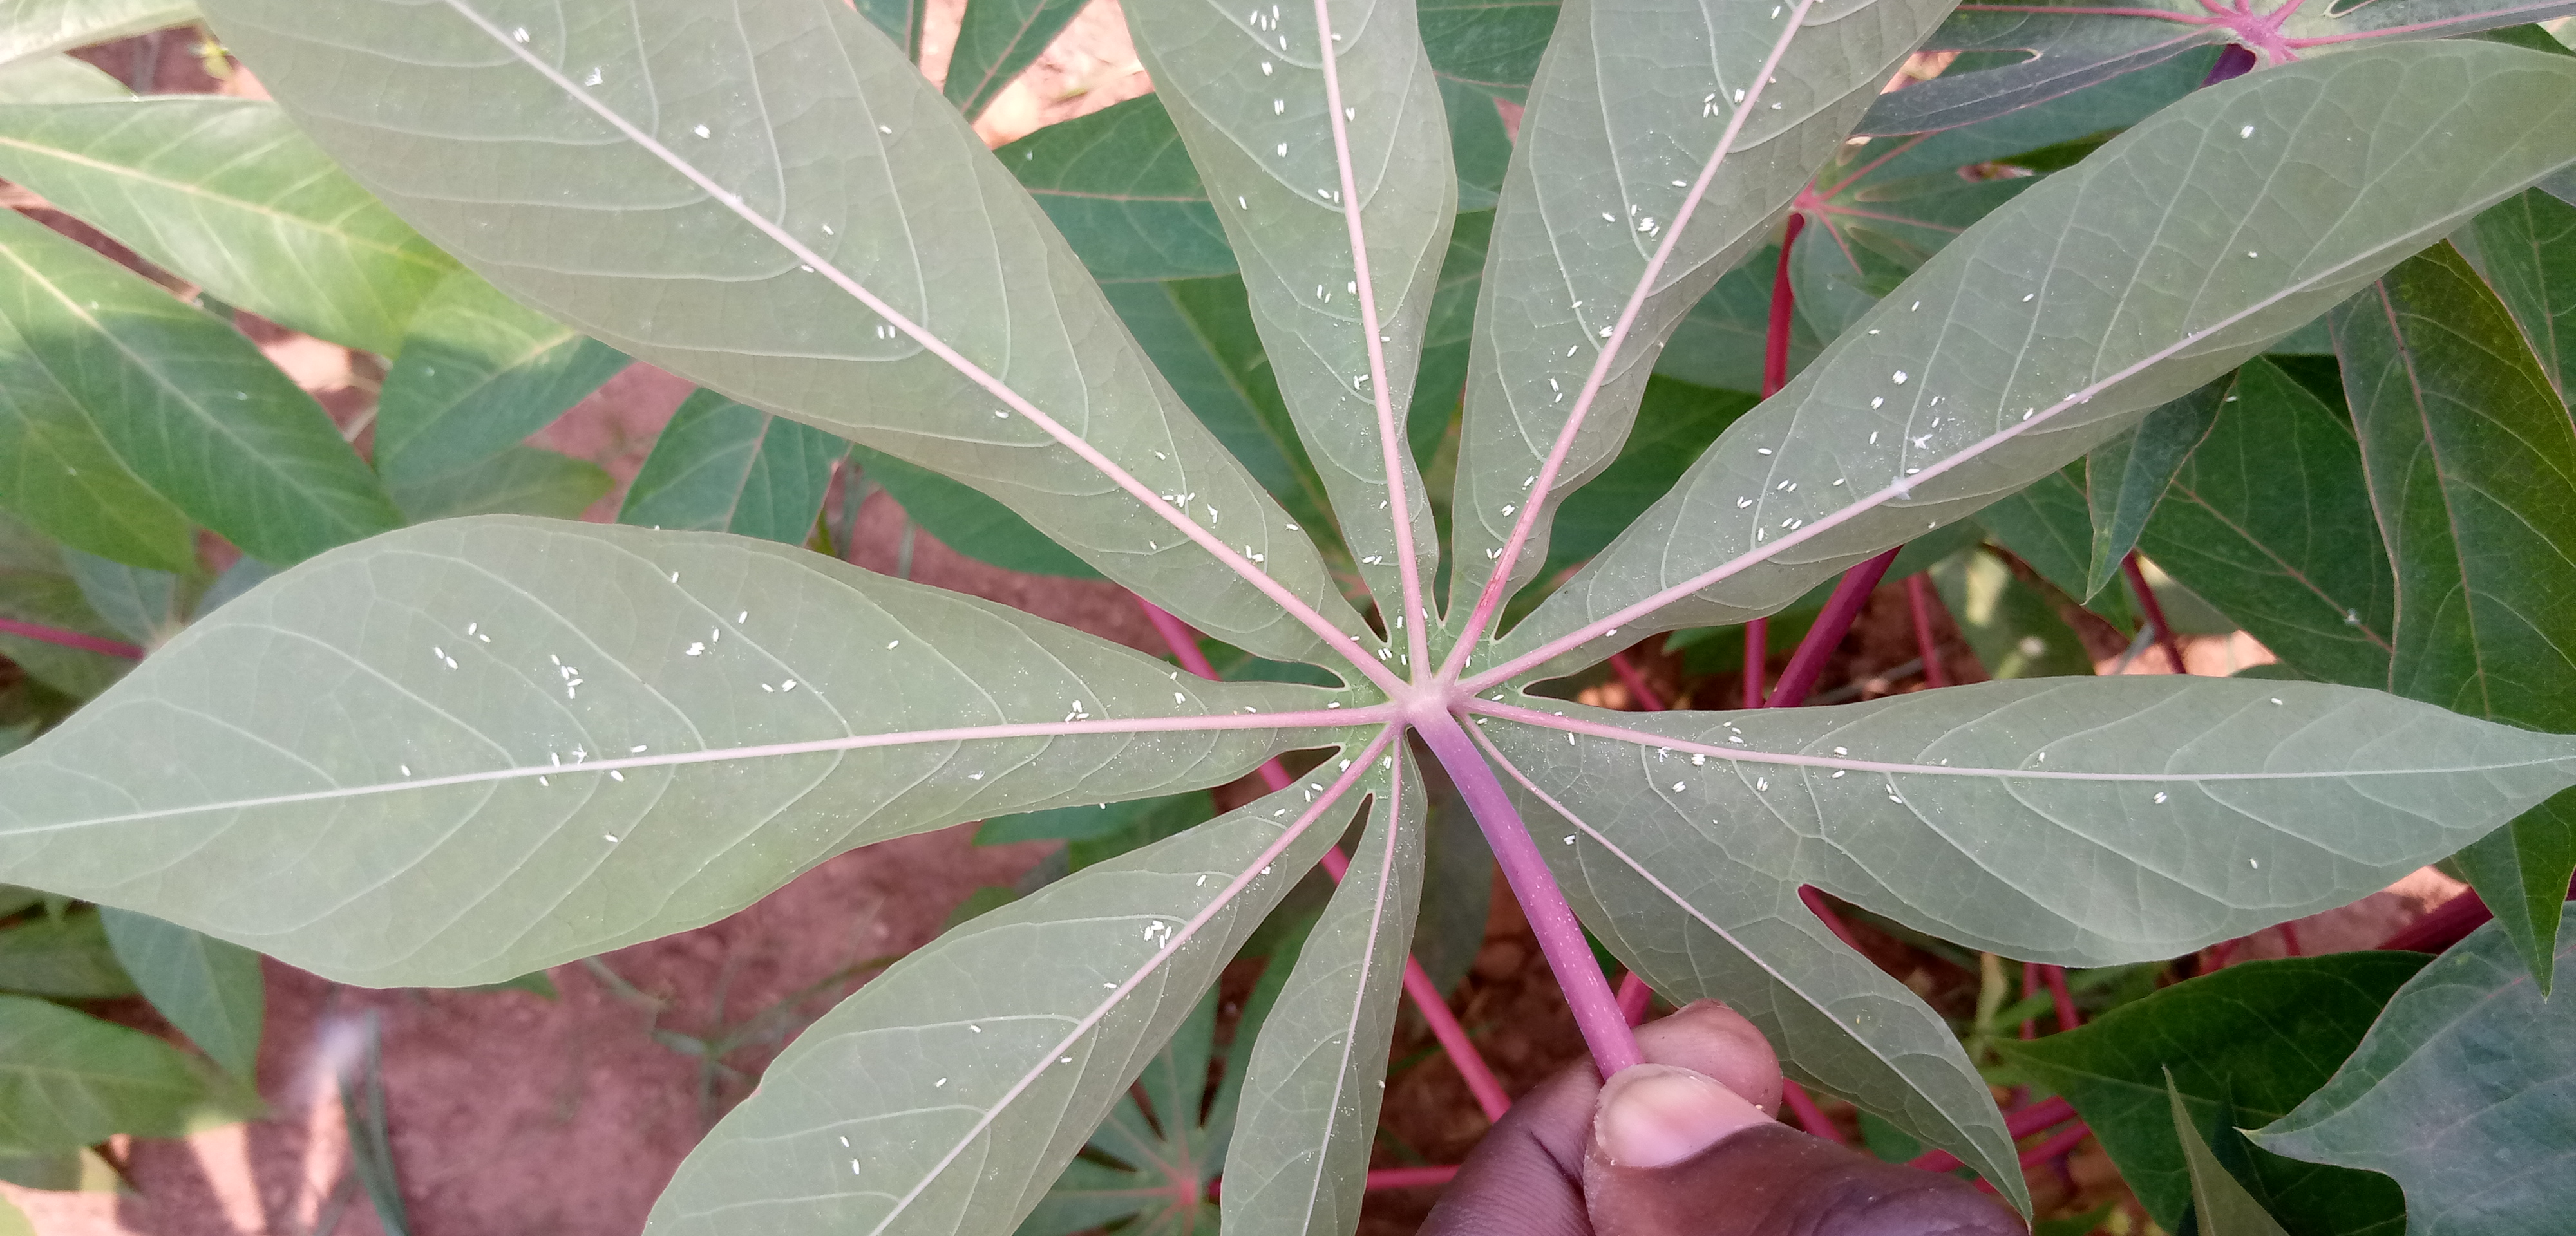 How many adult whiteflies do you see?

140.